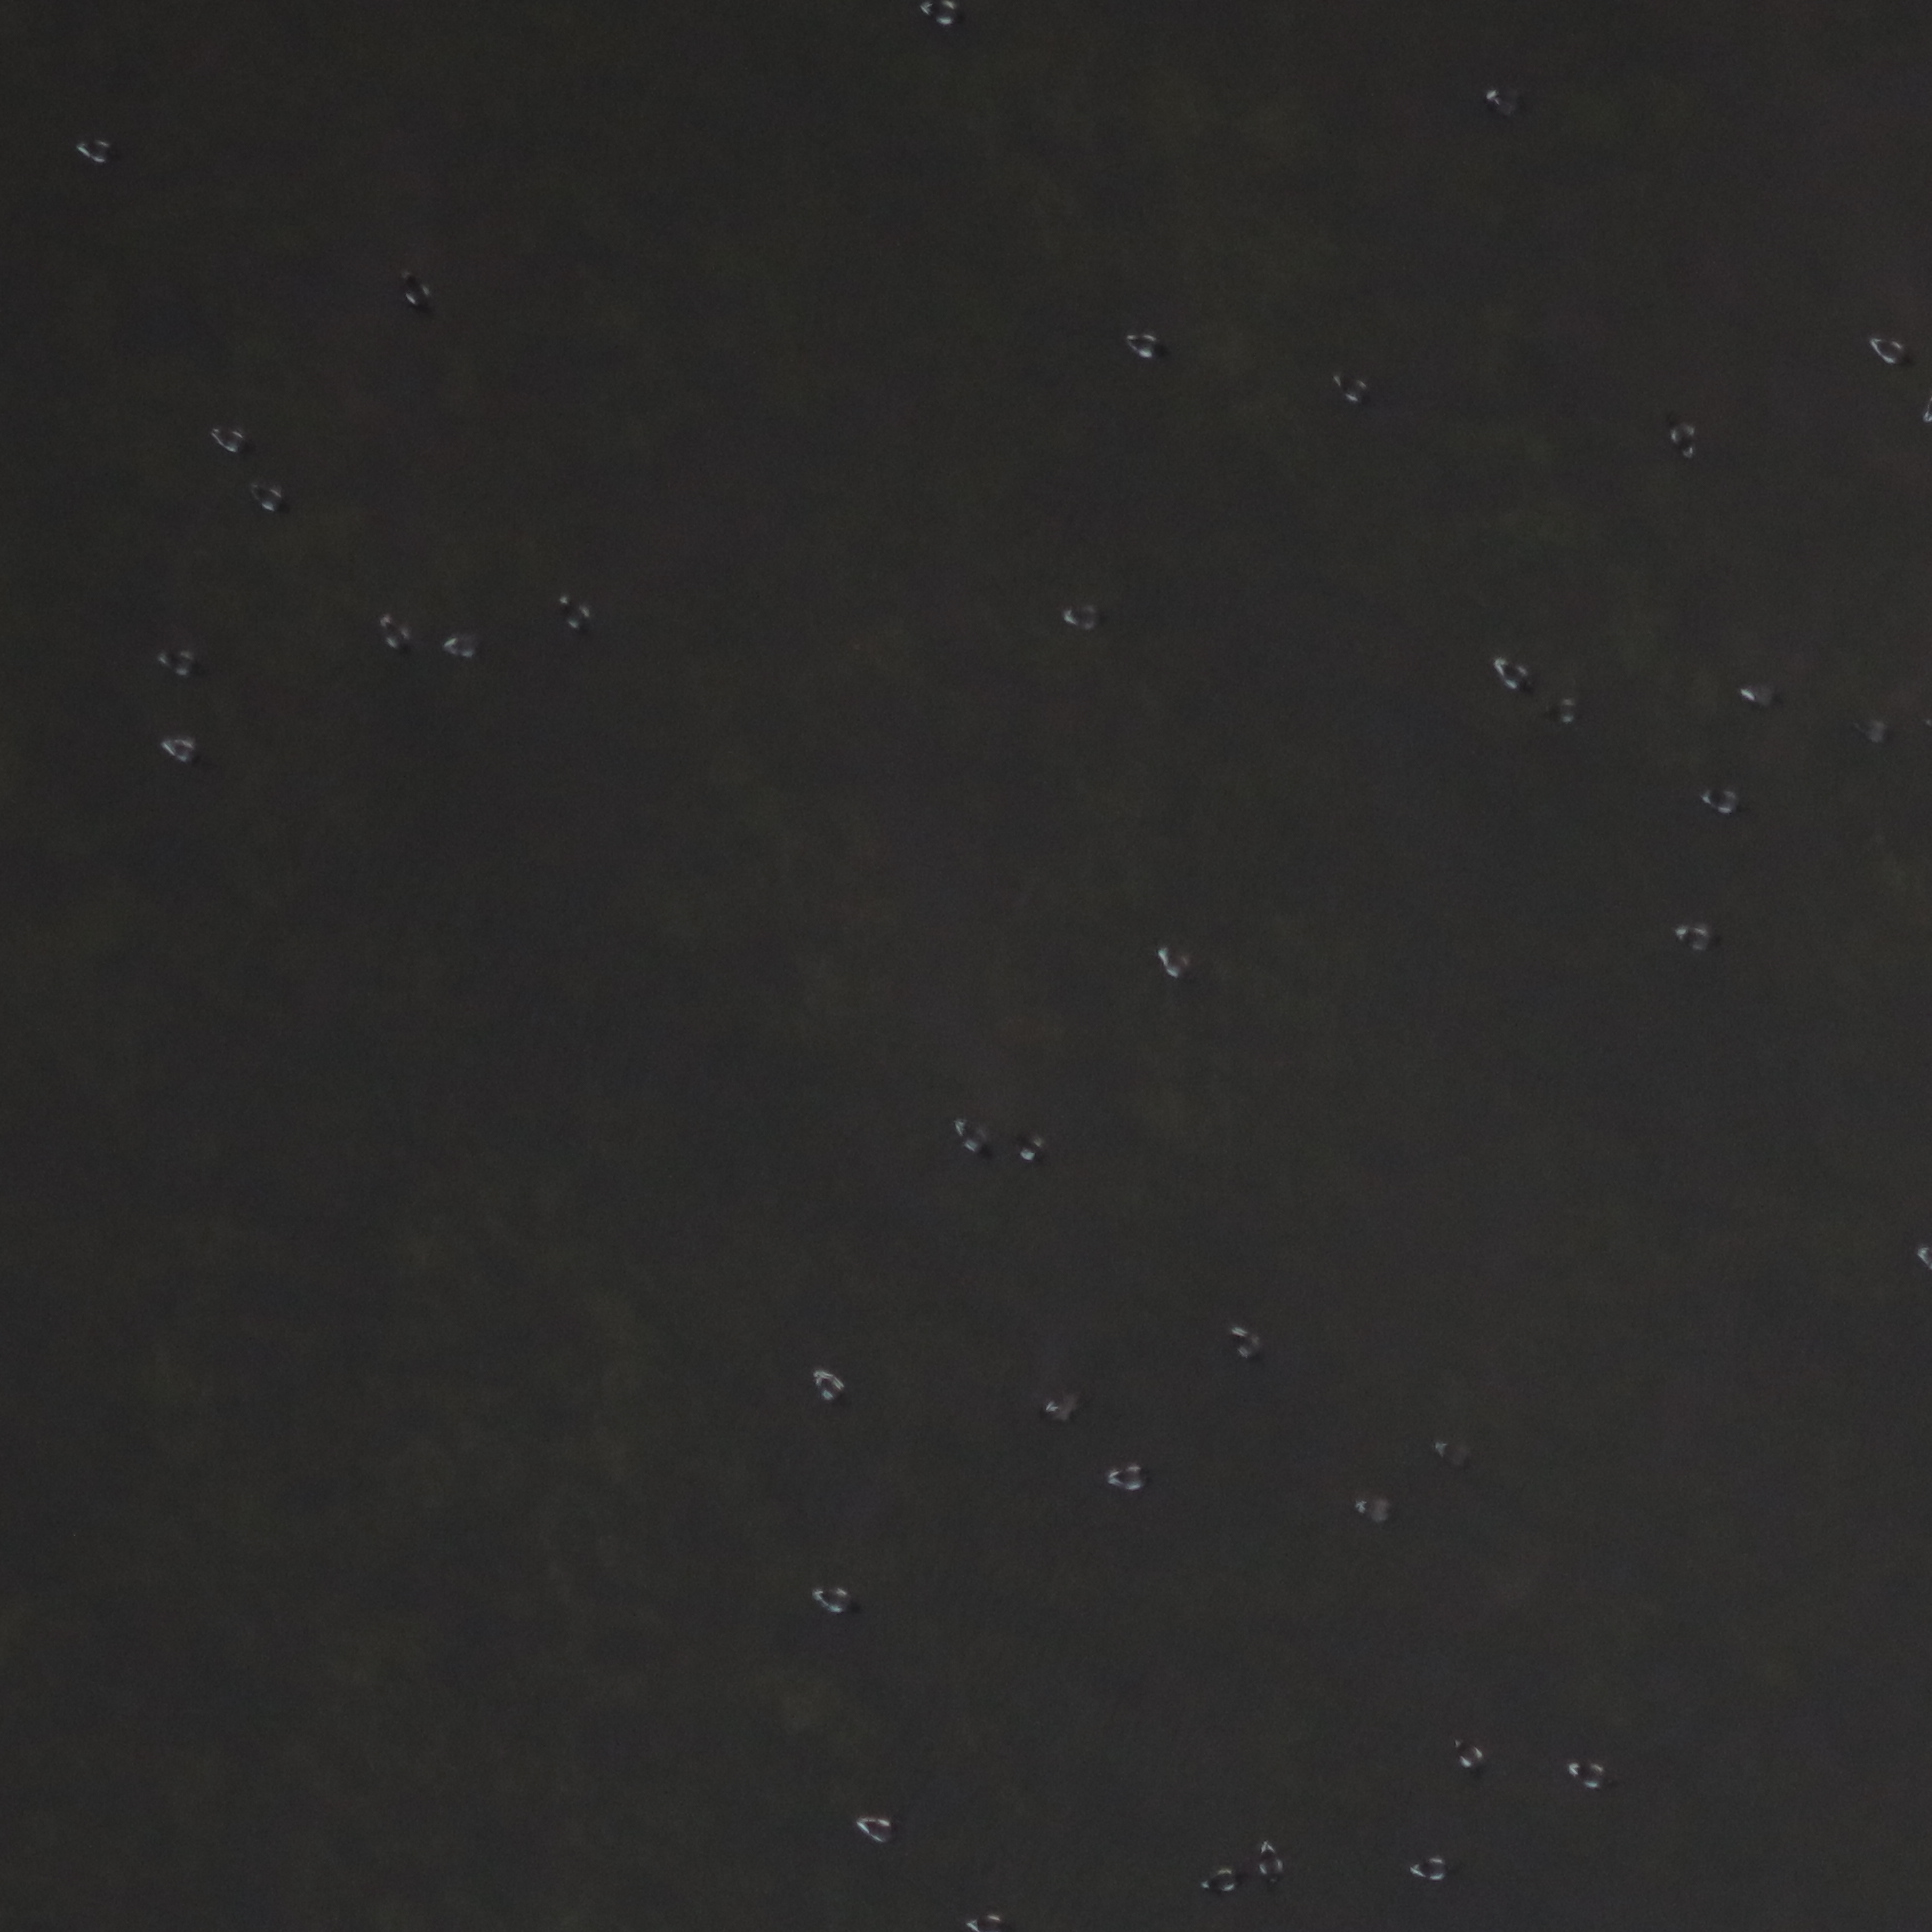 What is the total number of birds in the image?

38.